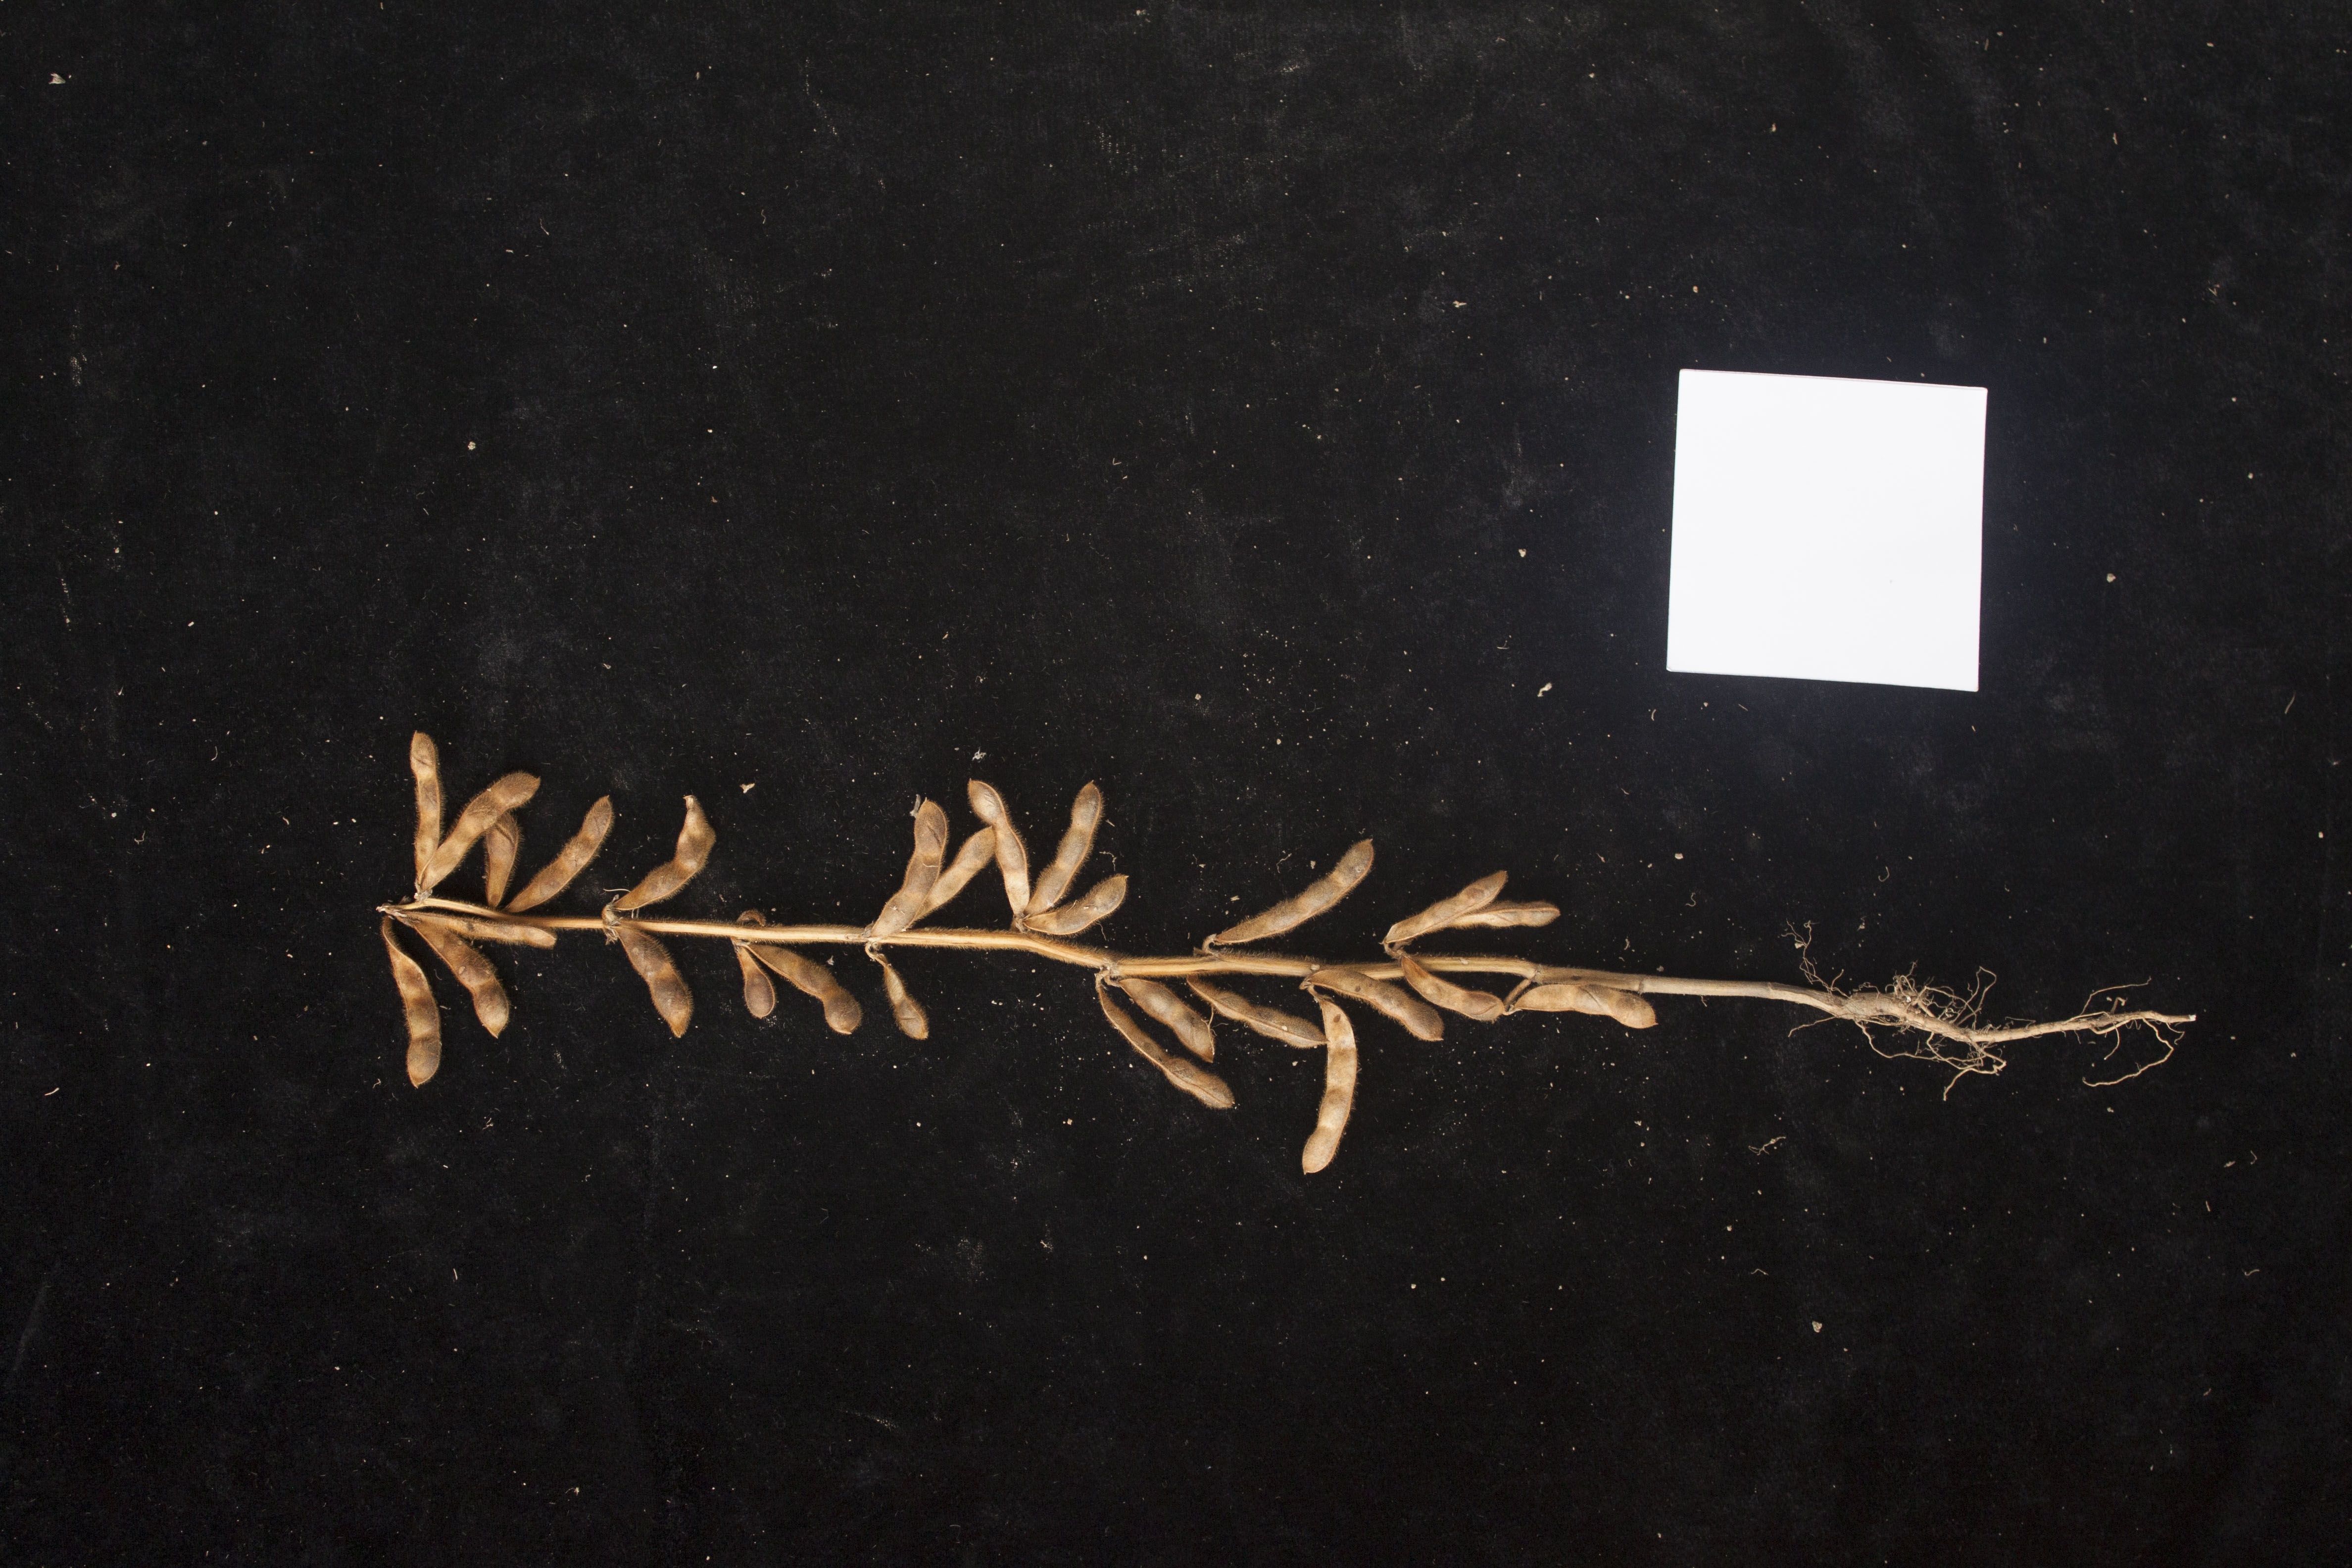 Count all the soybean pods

27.